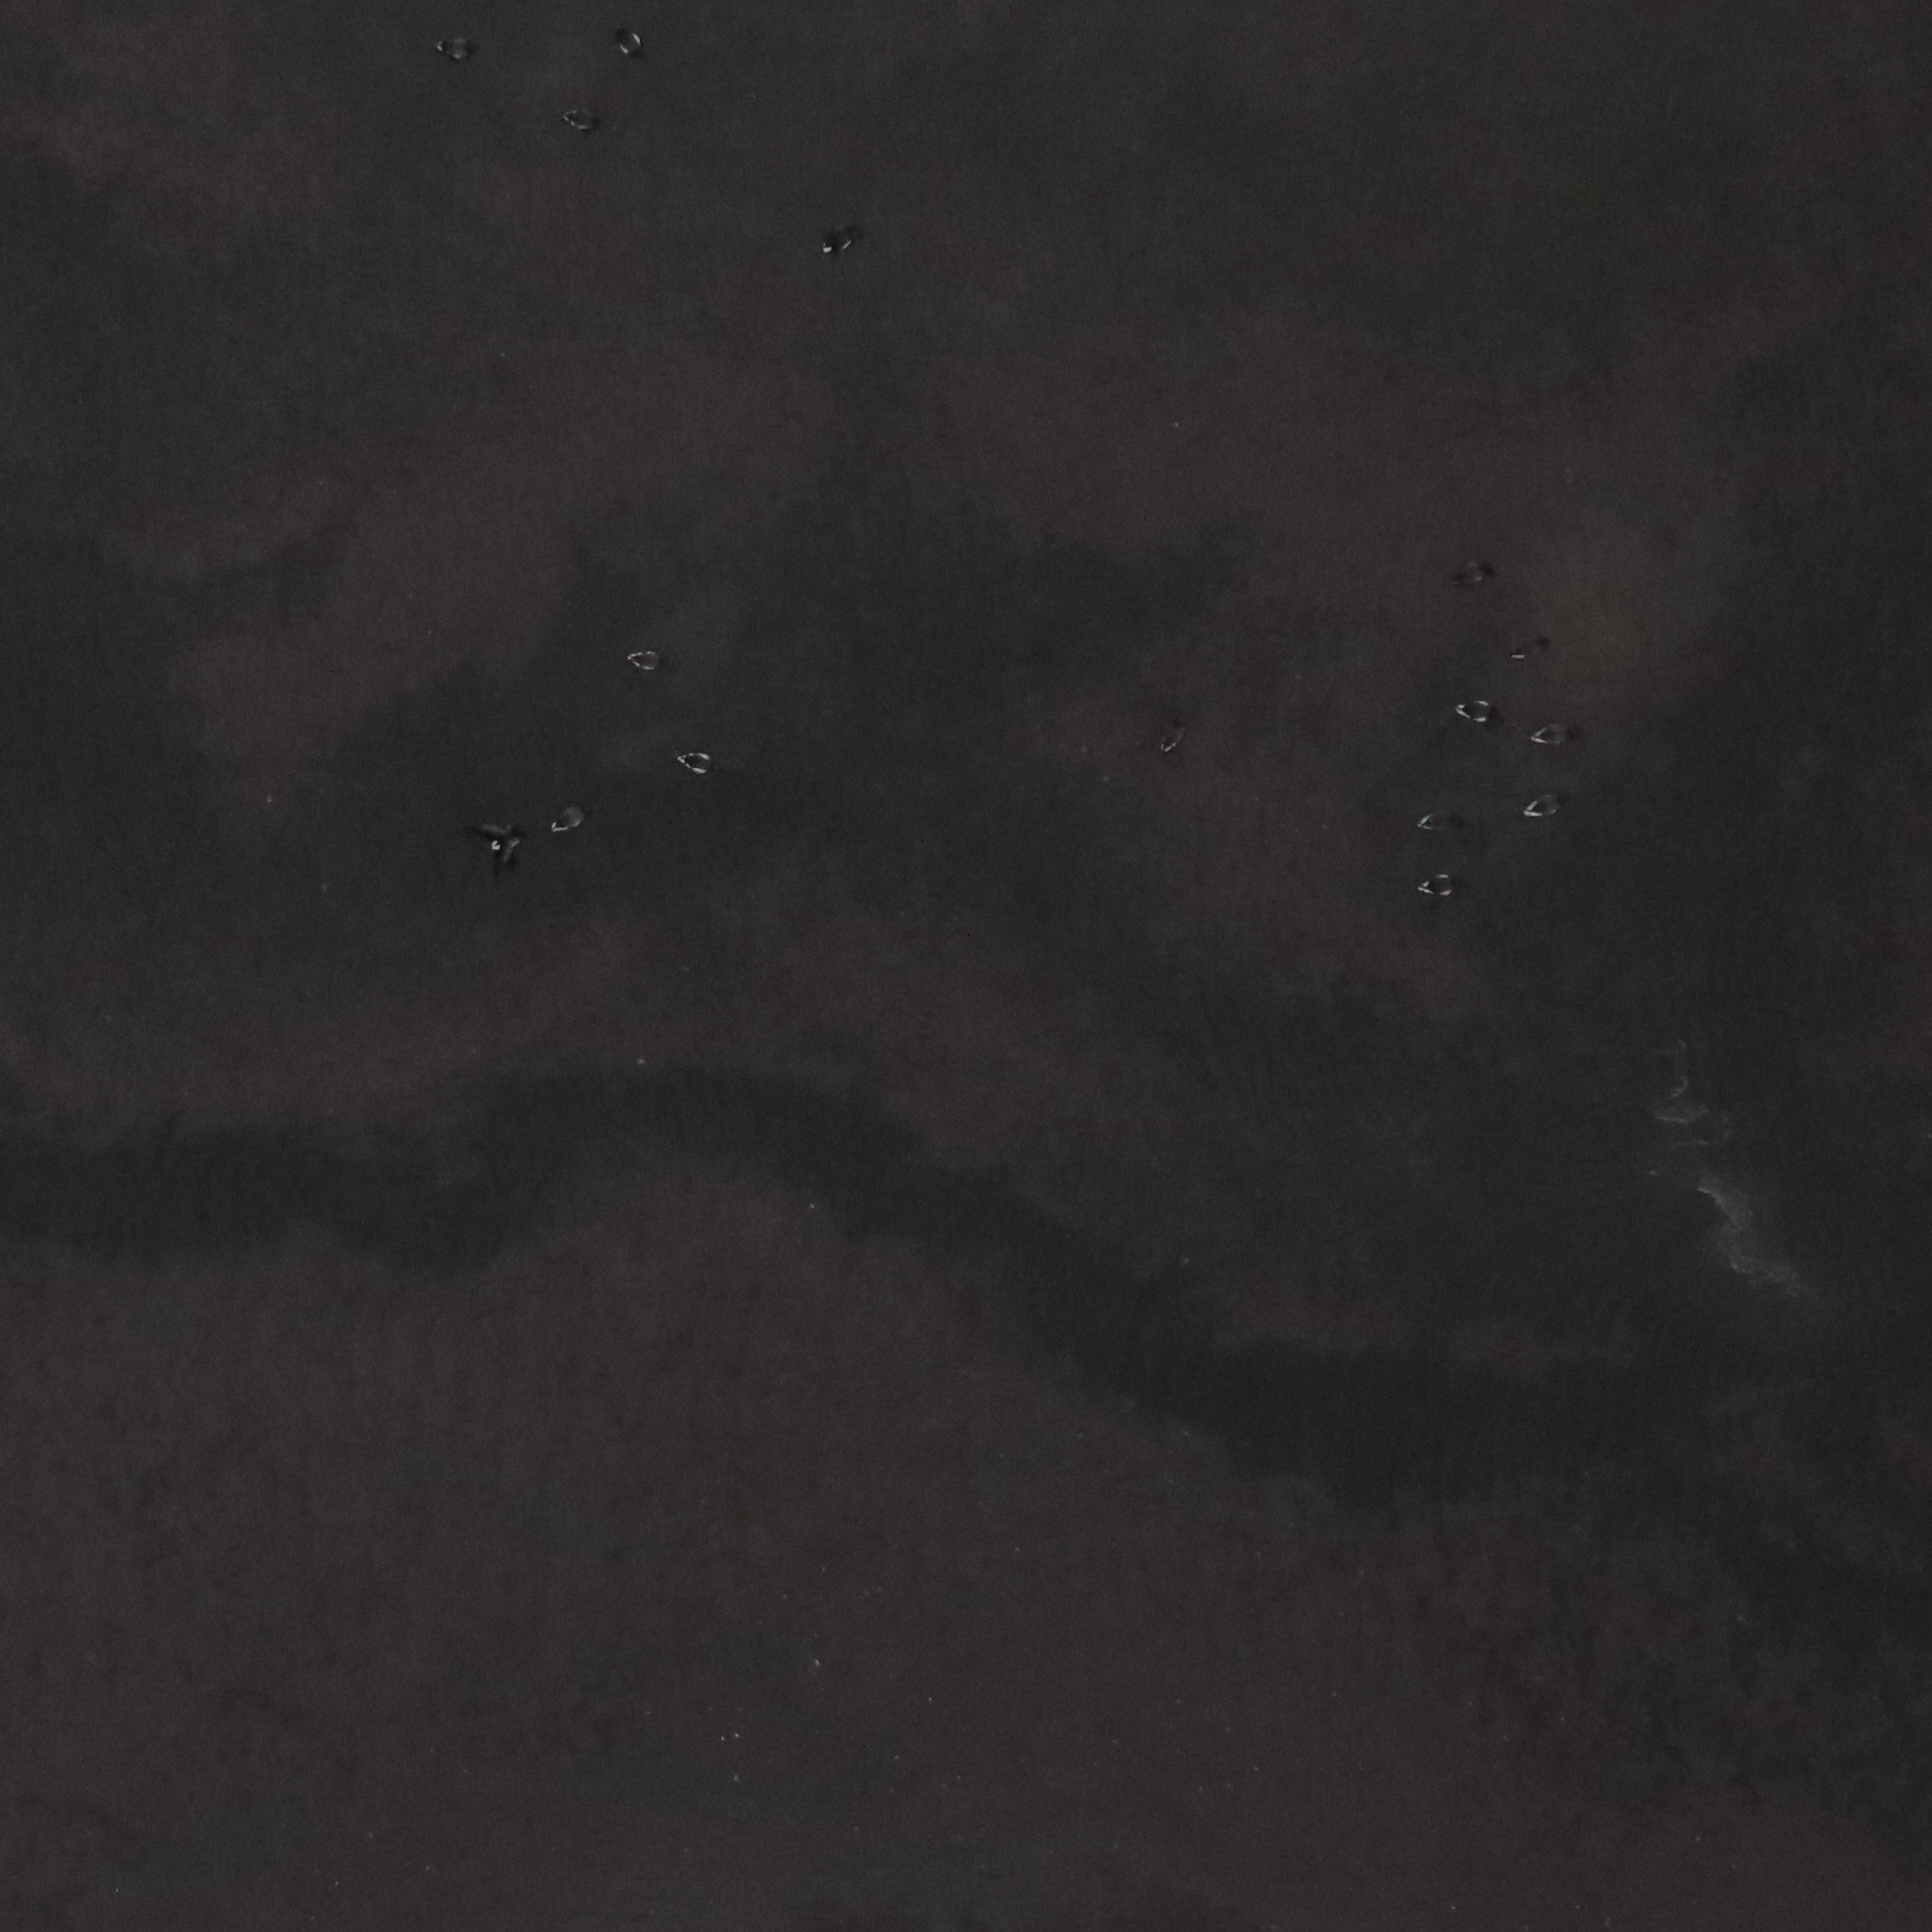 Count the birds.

16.